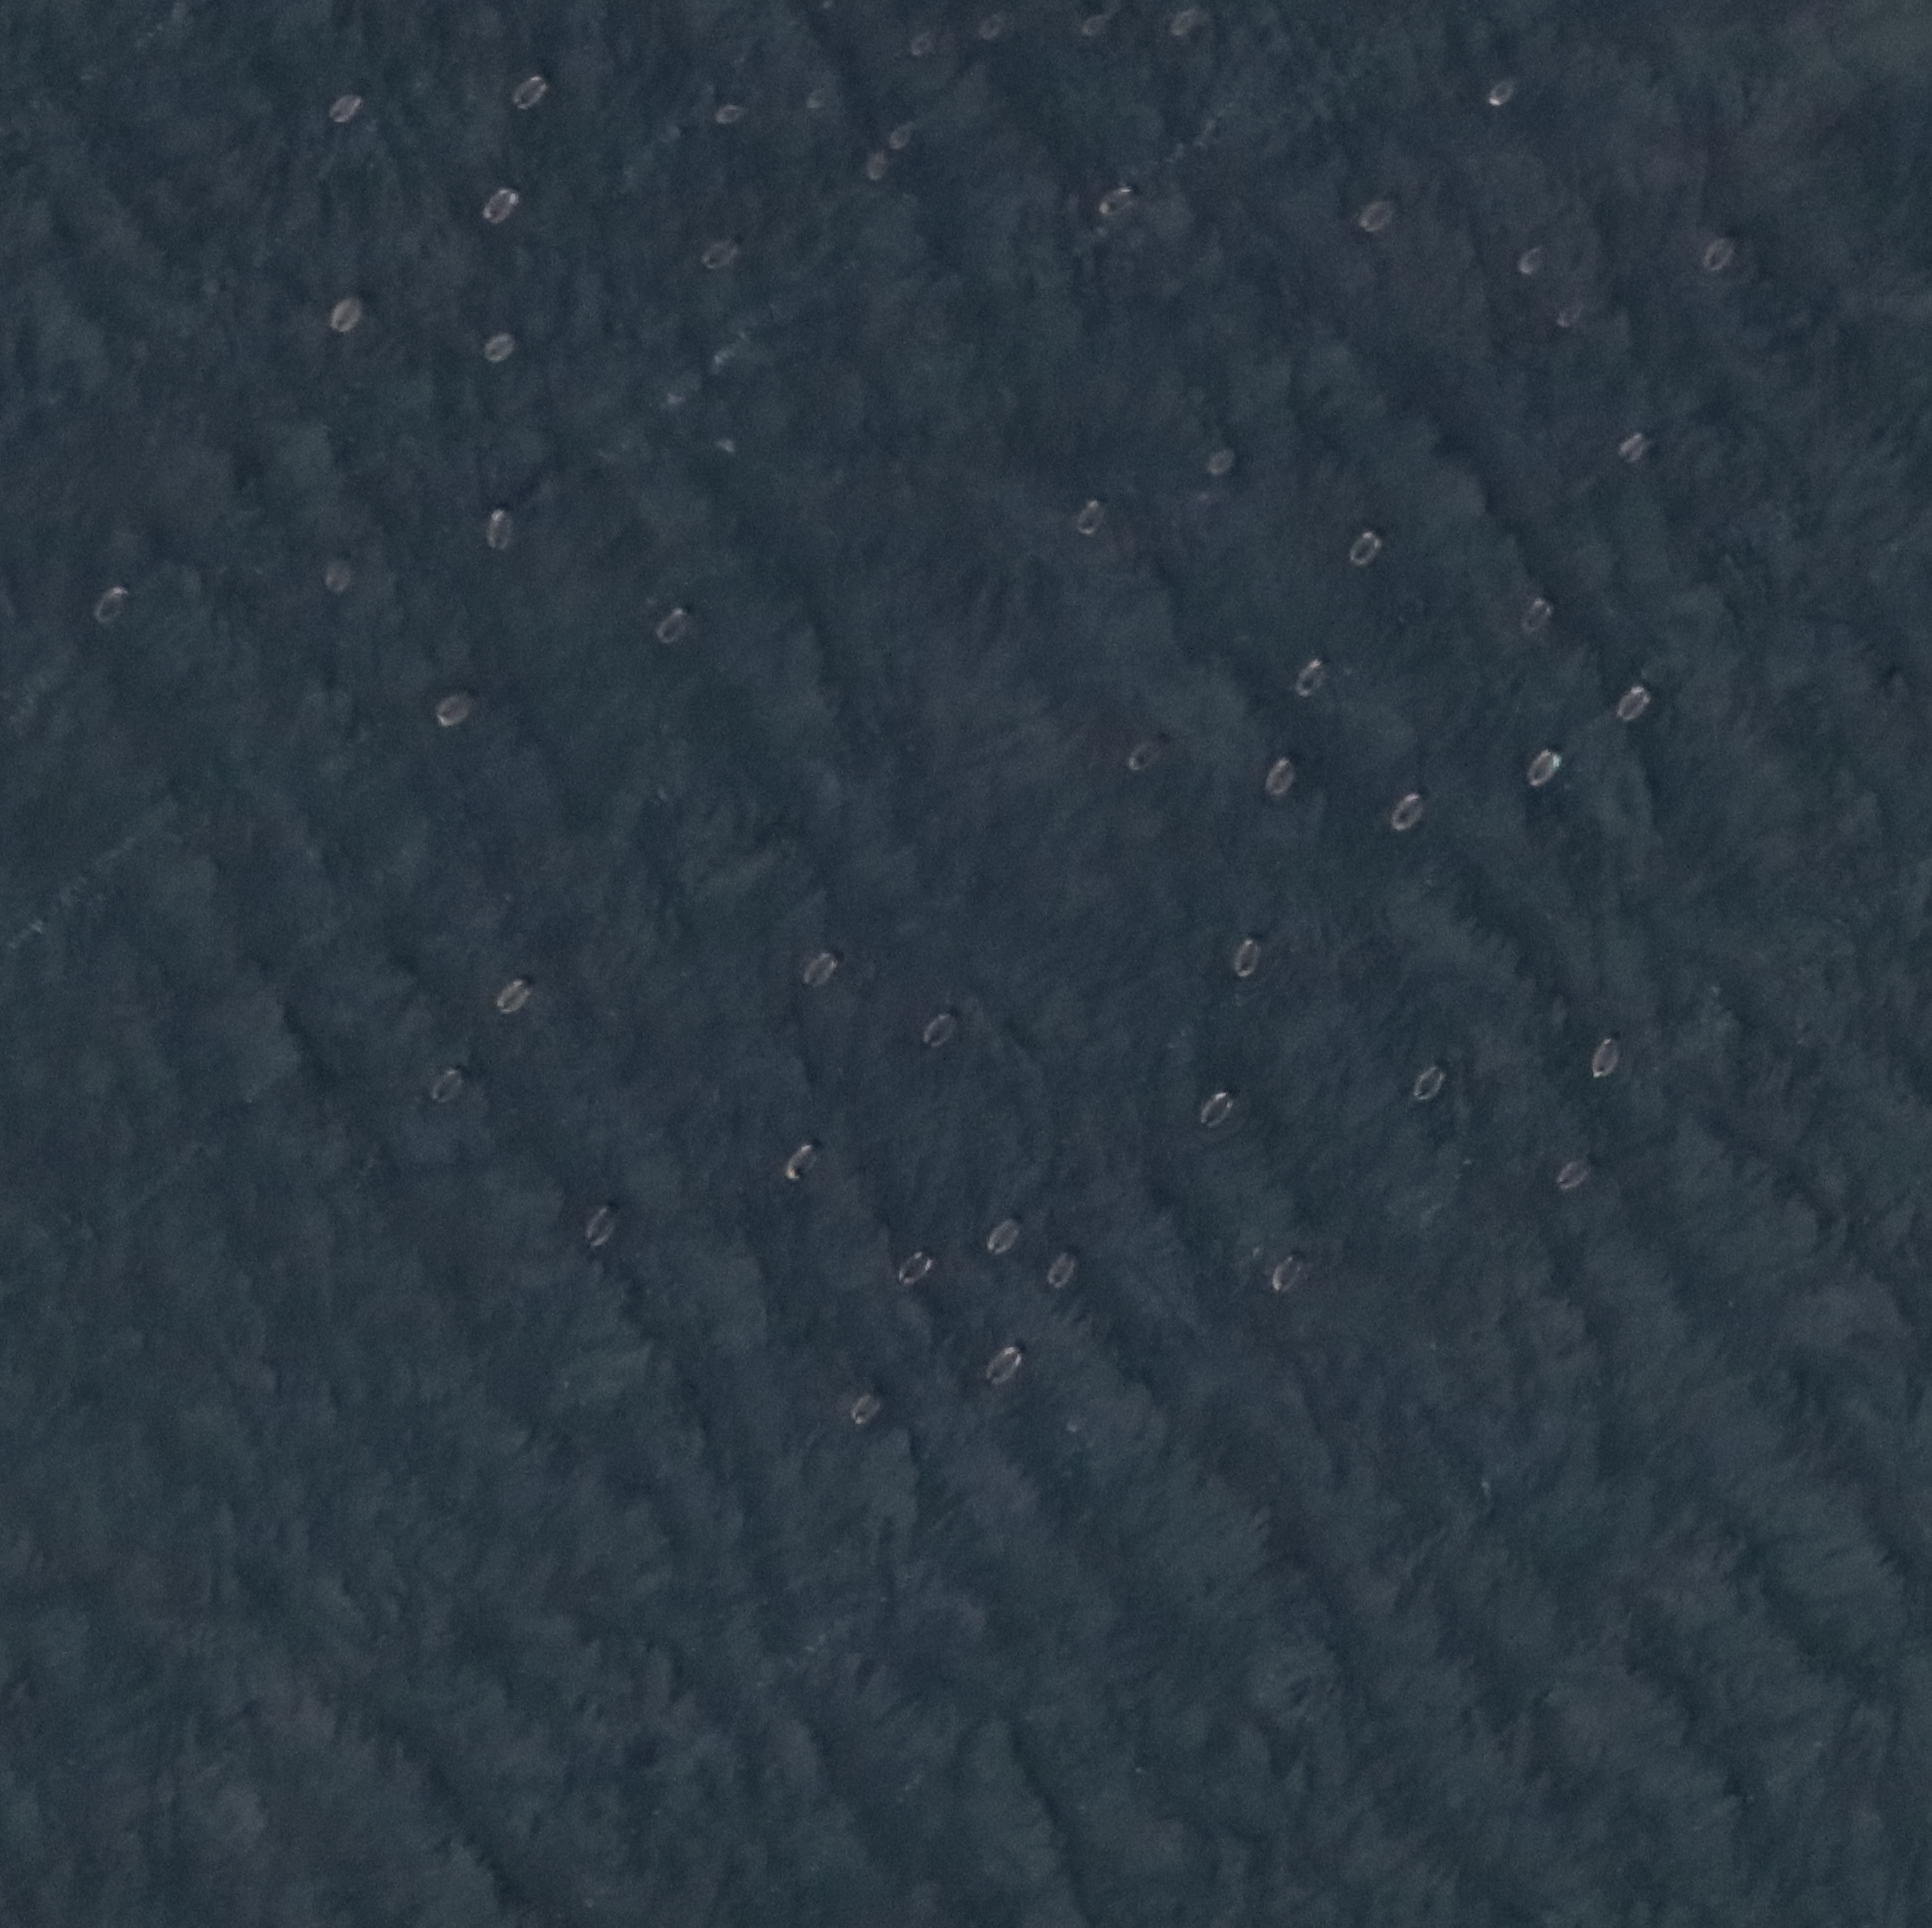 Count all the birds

53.